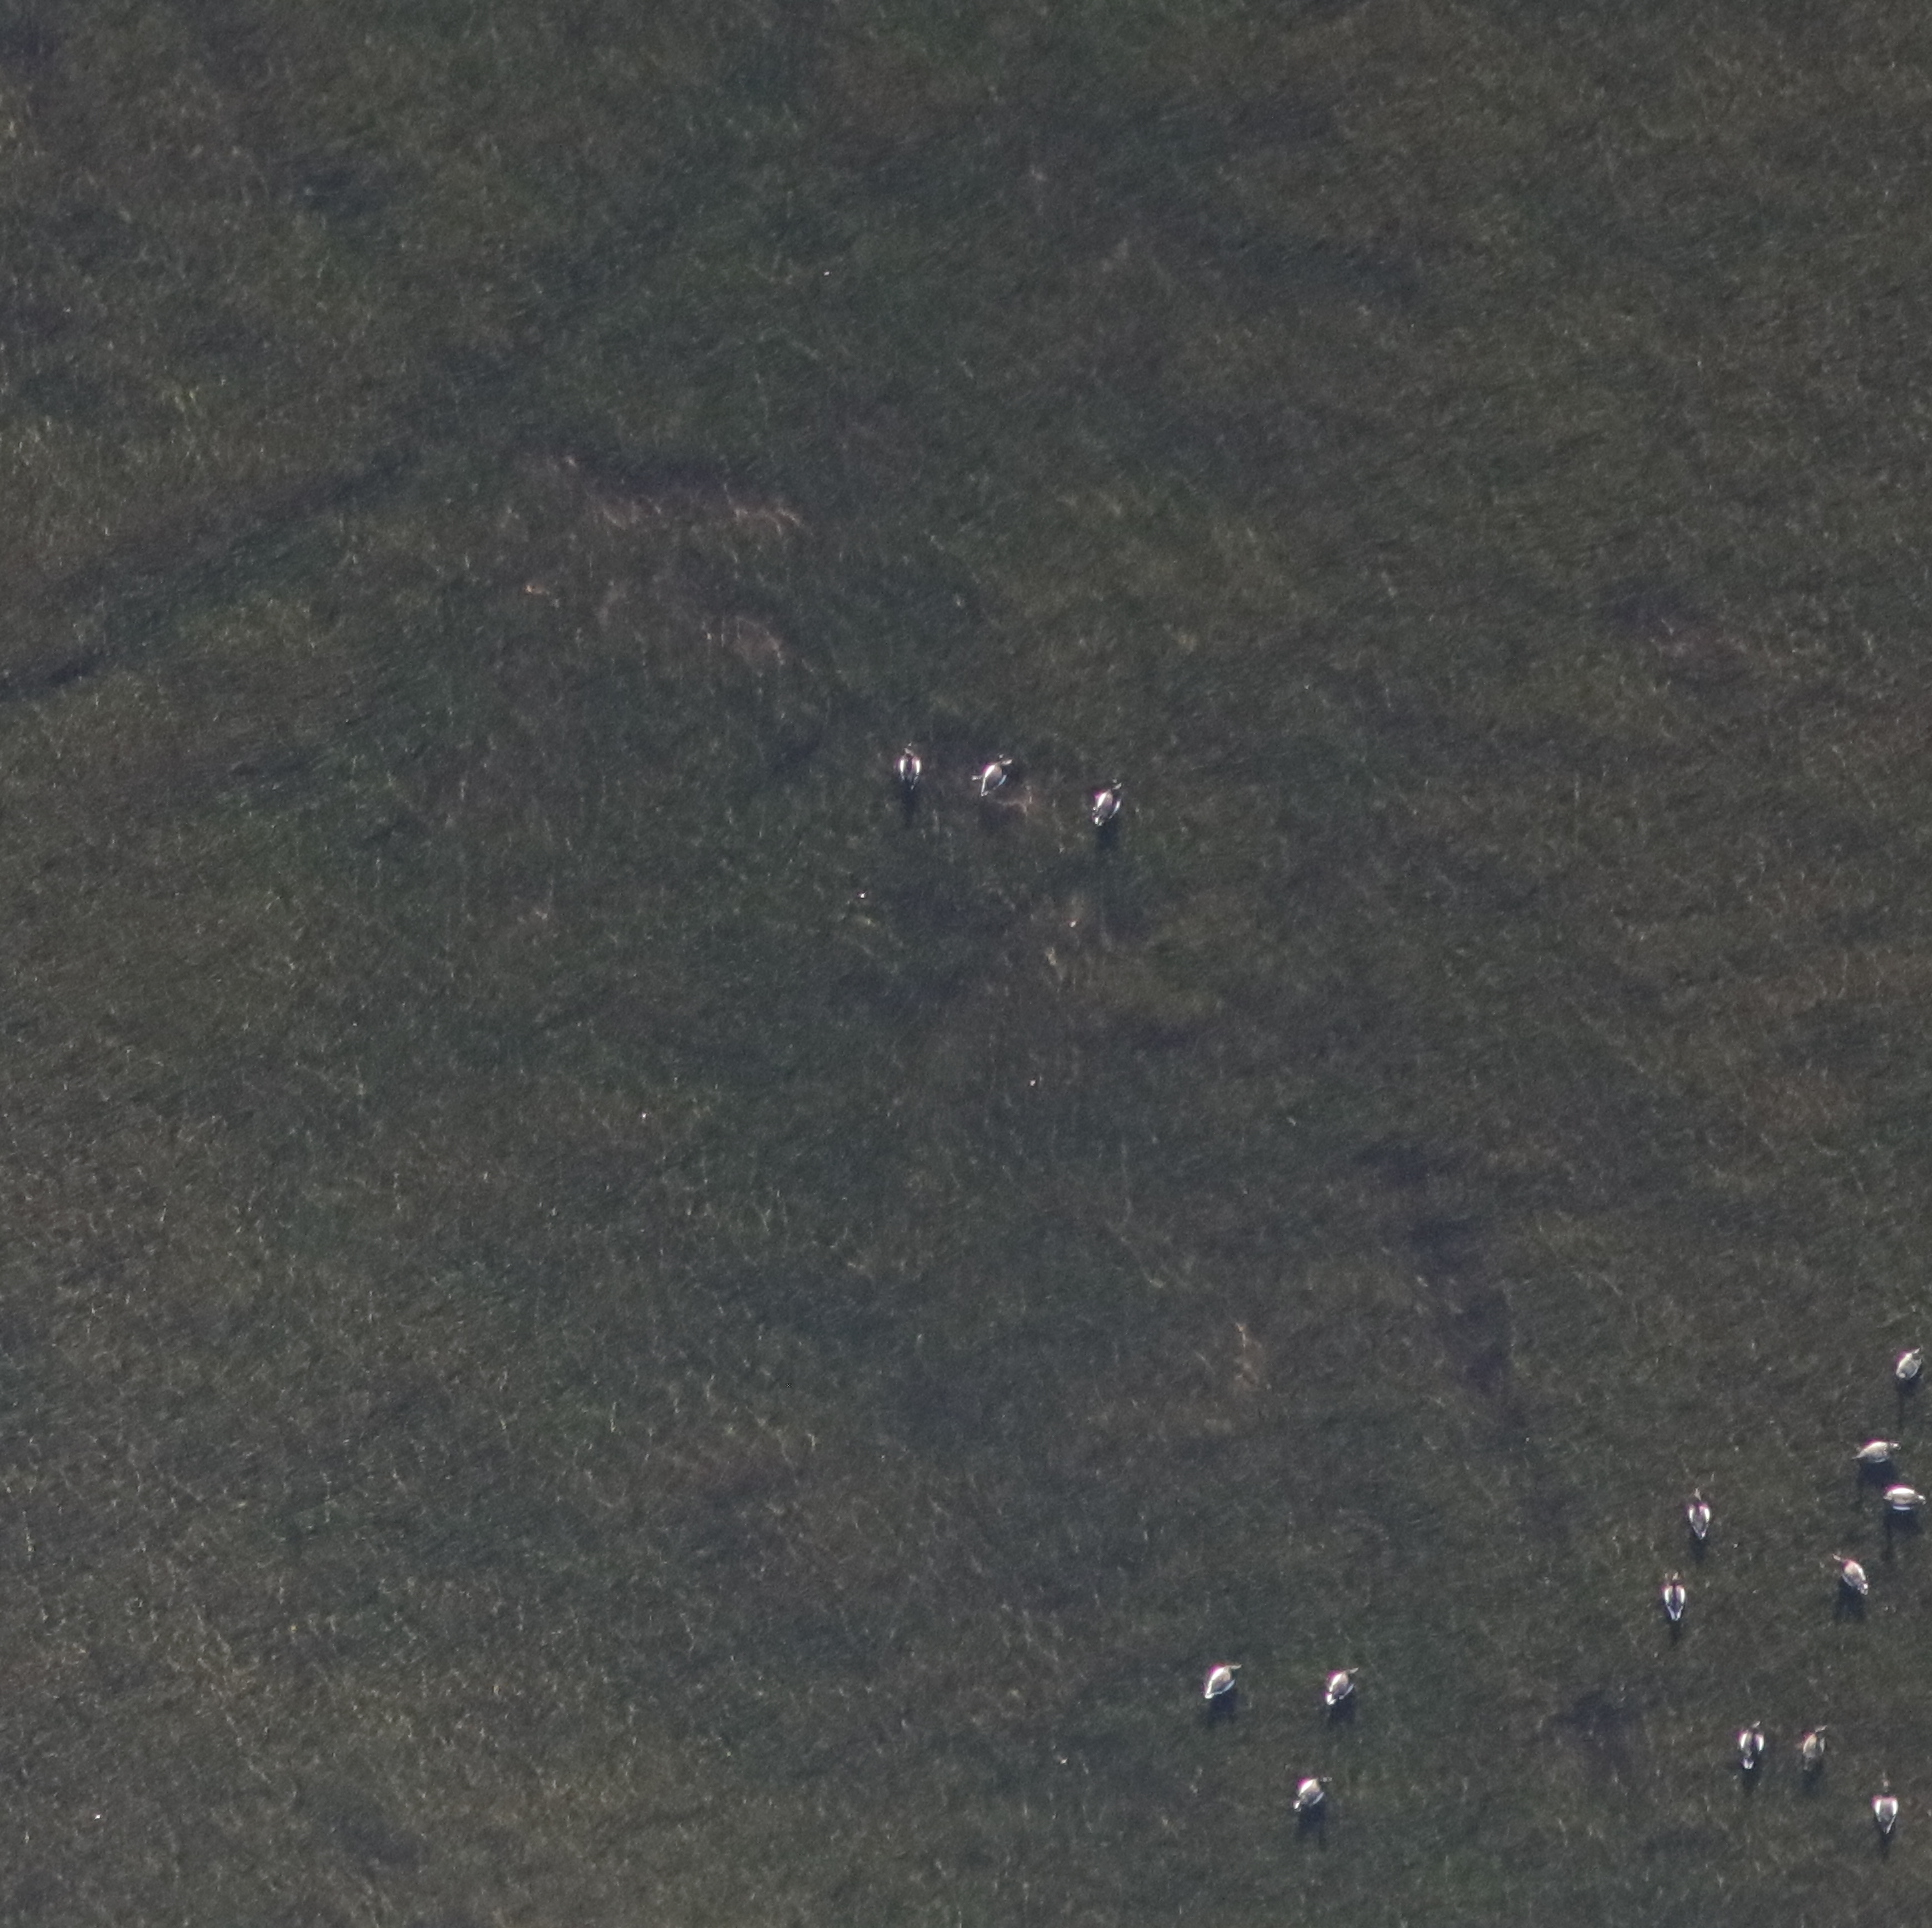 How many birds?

15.